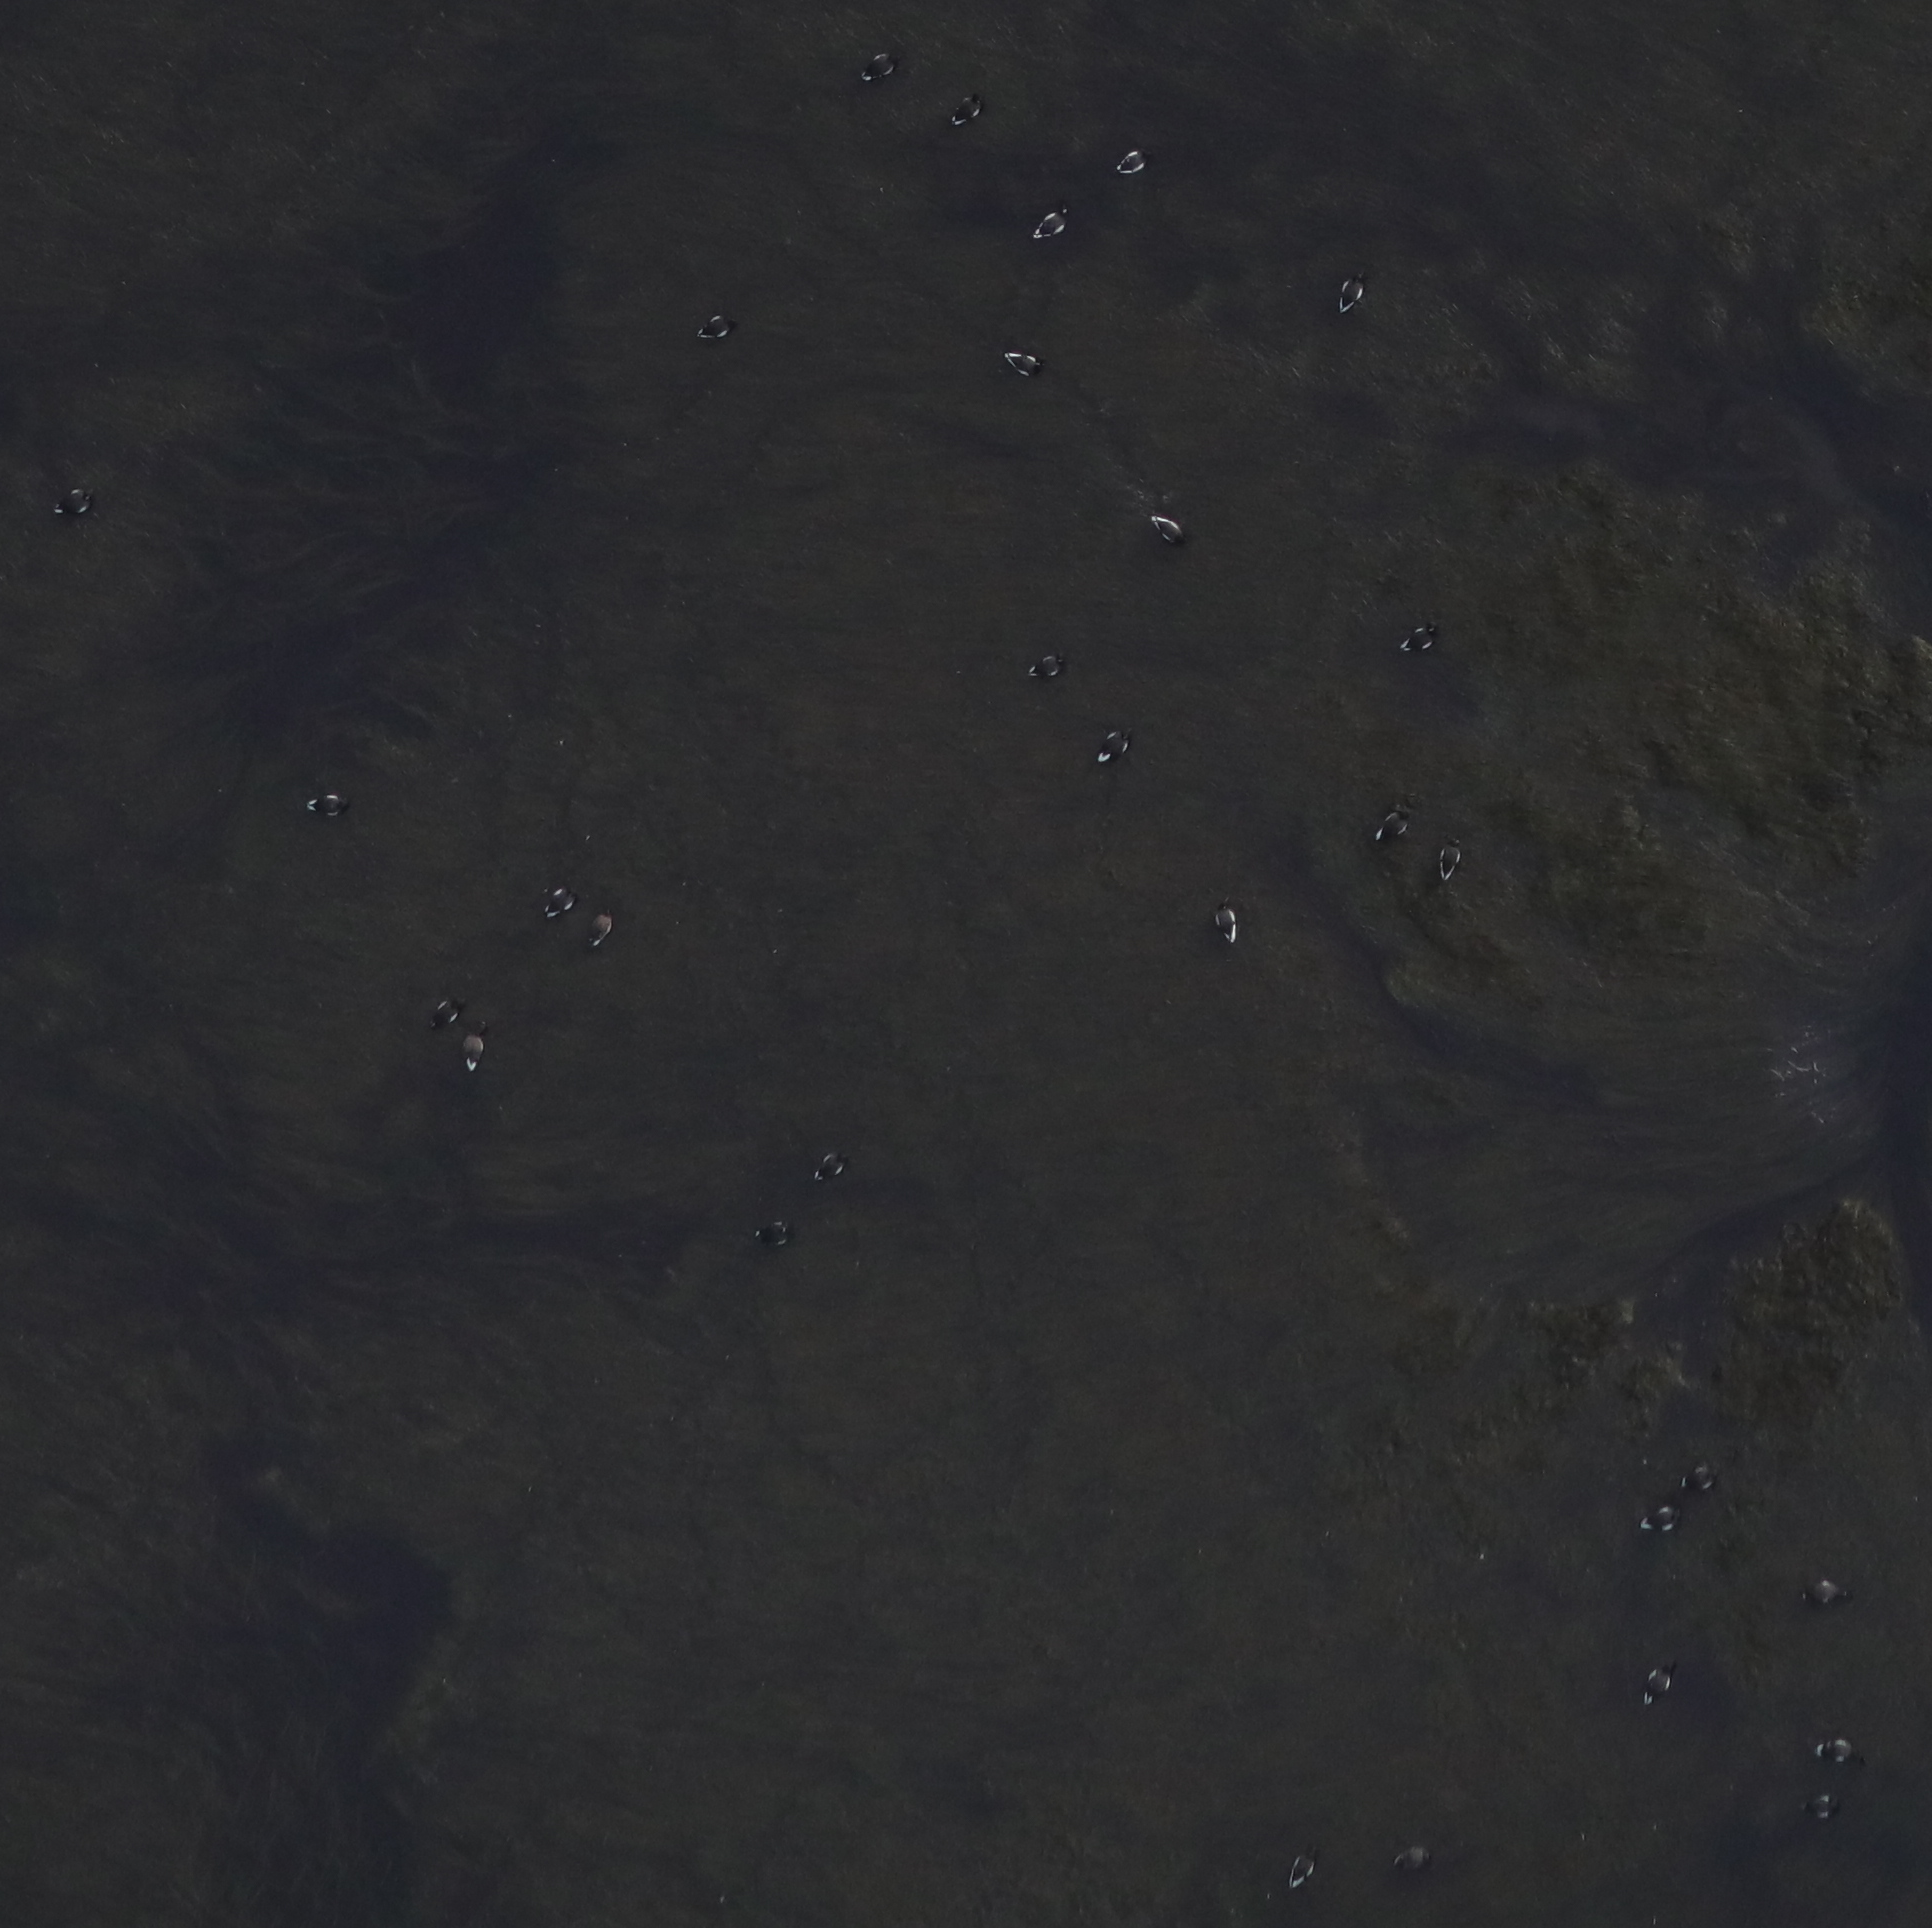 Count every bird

30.